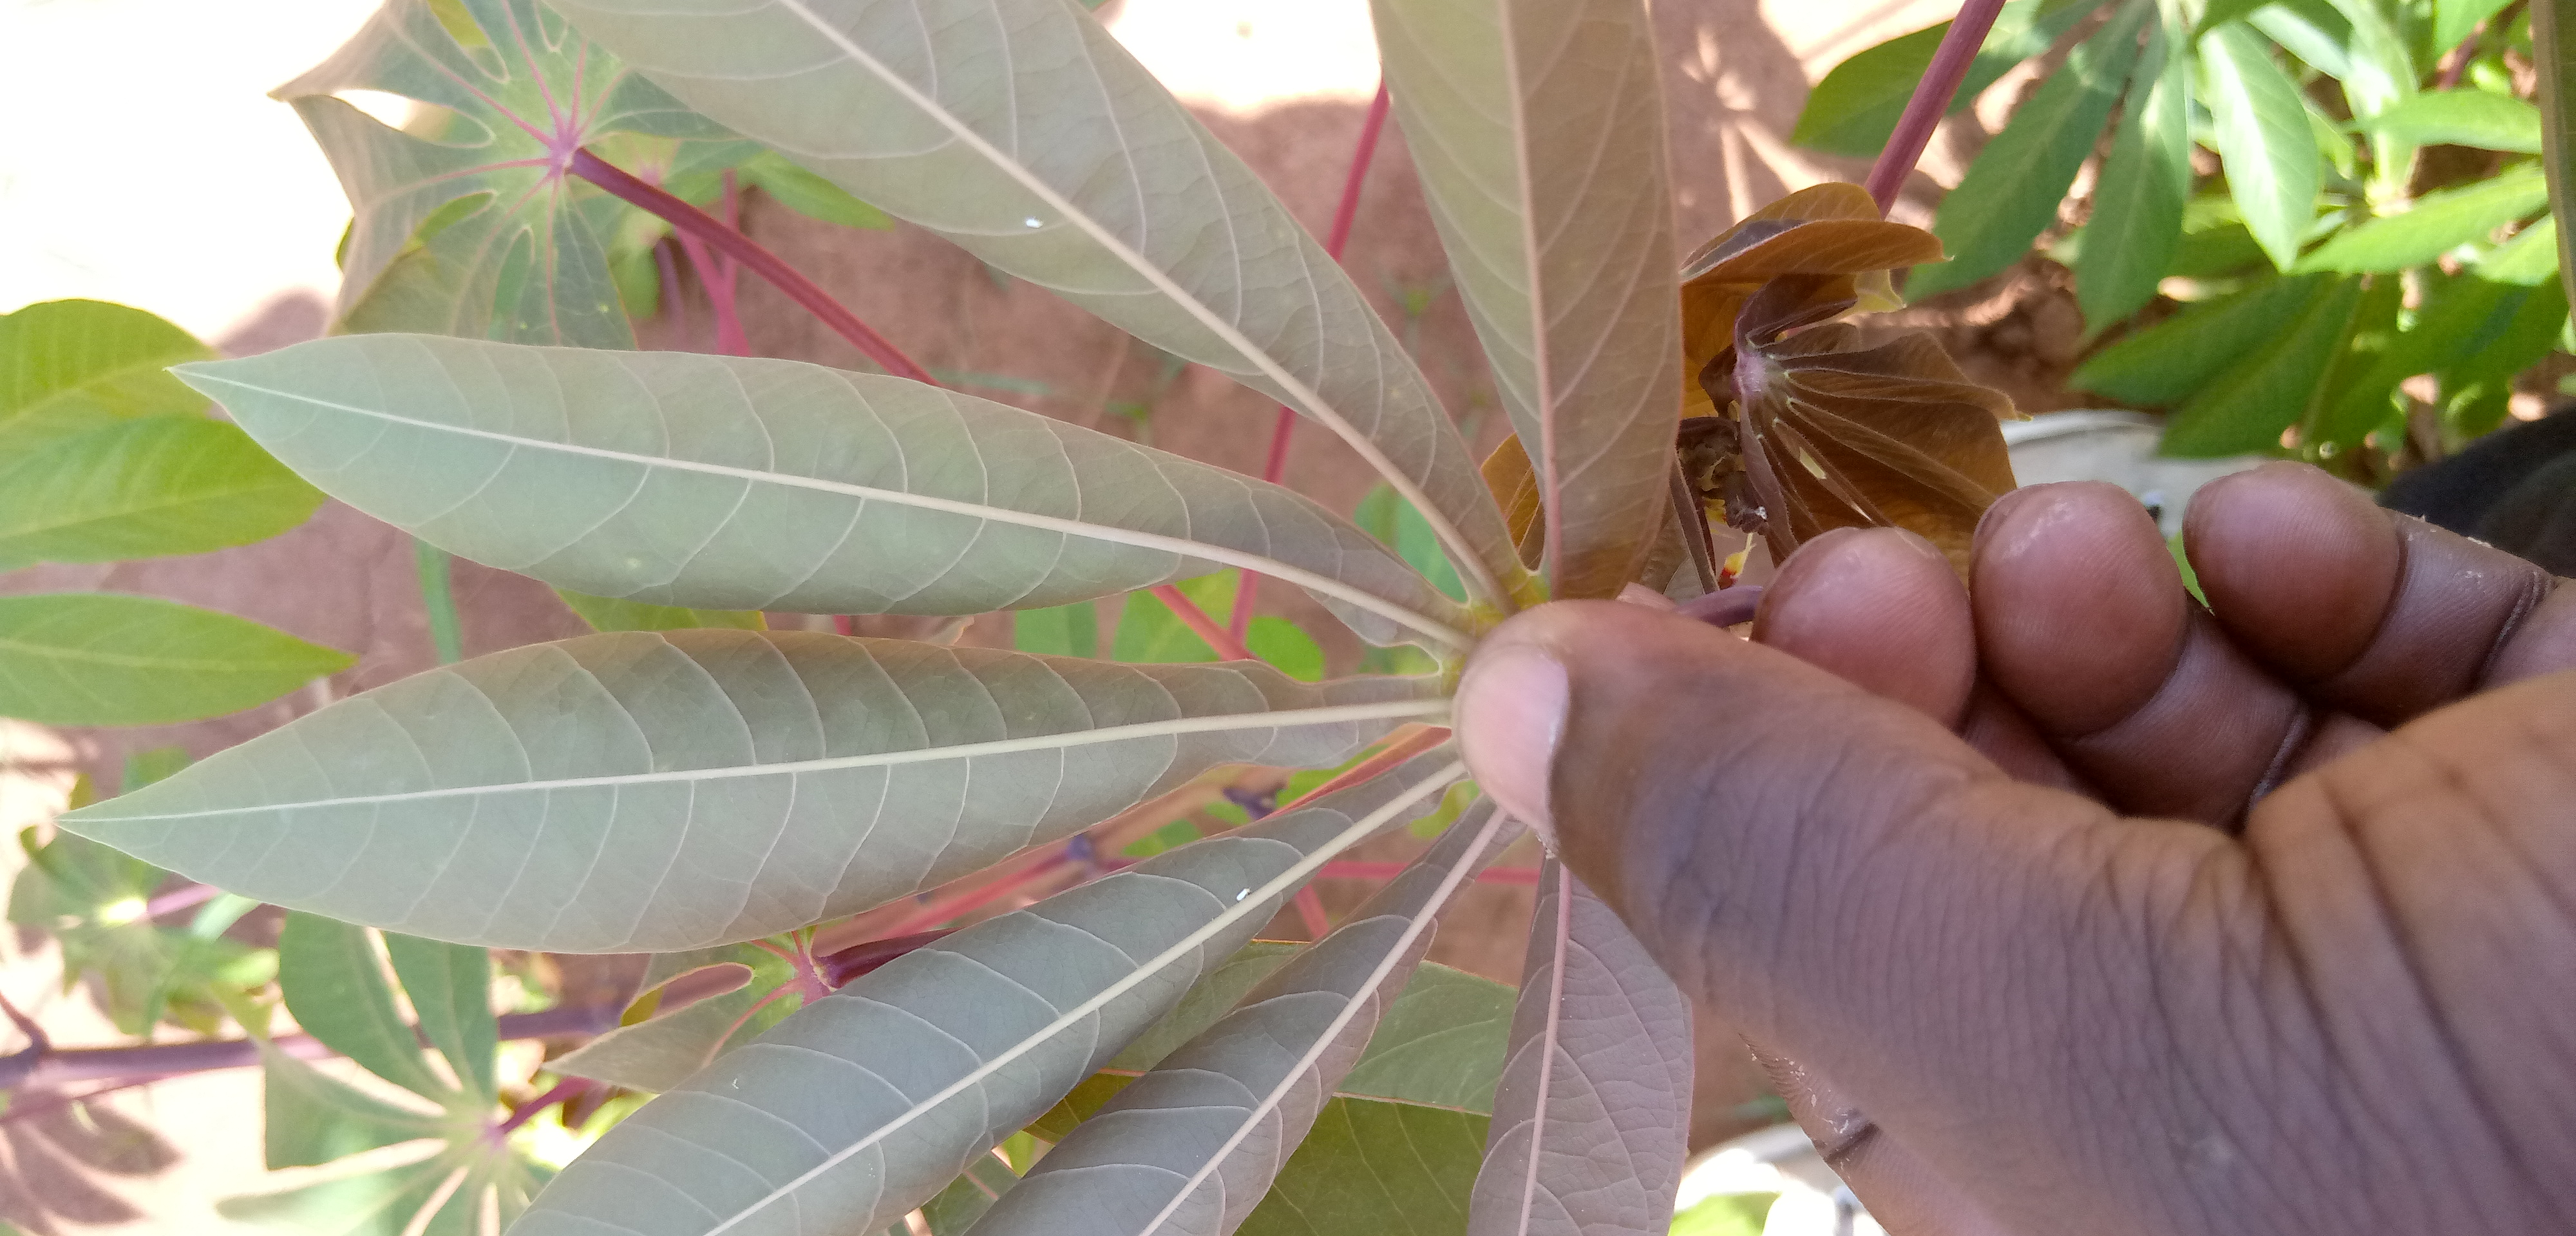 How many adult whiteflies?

2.